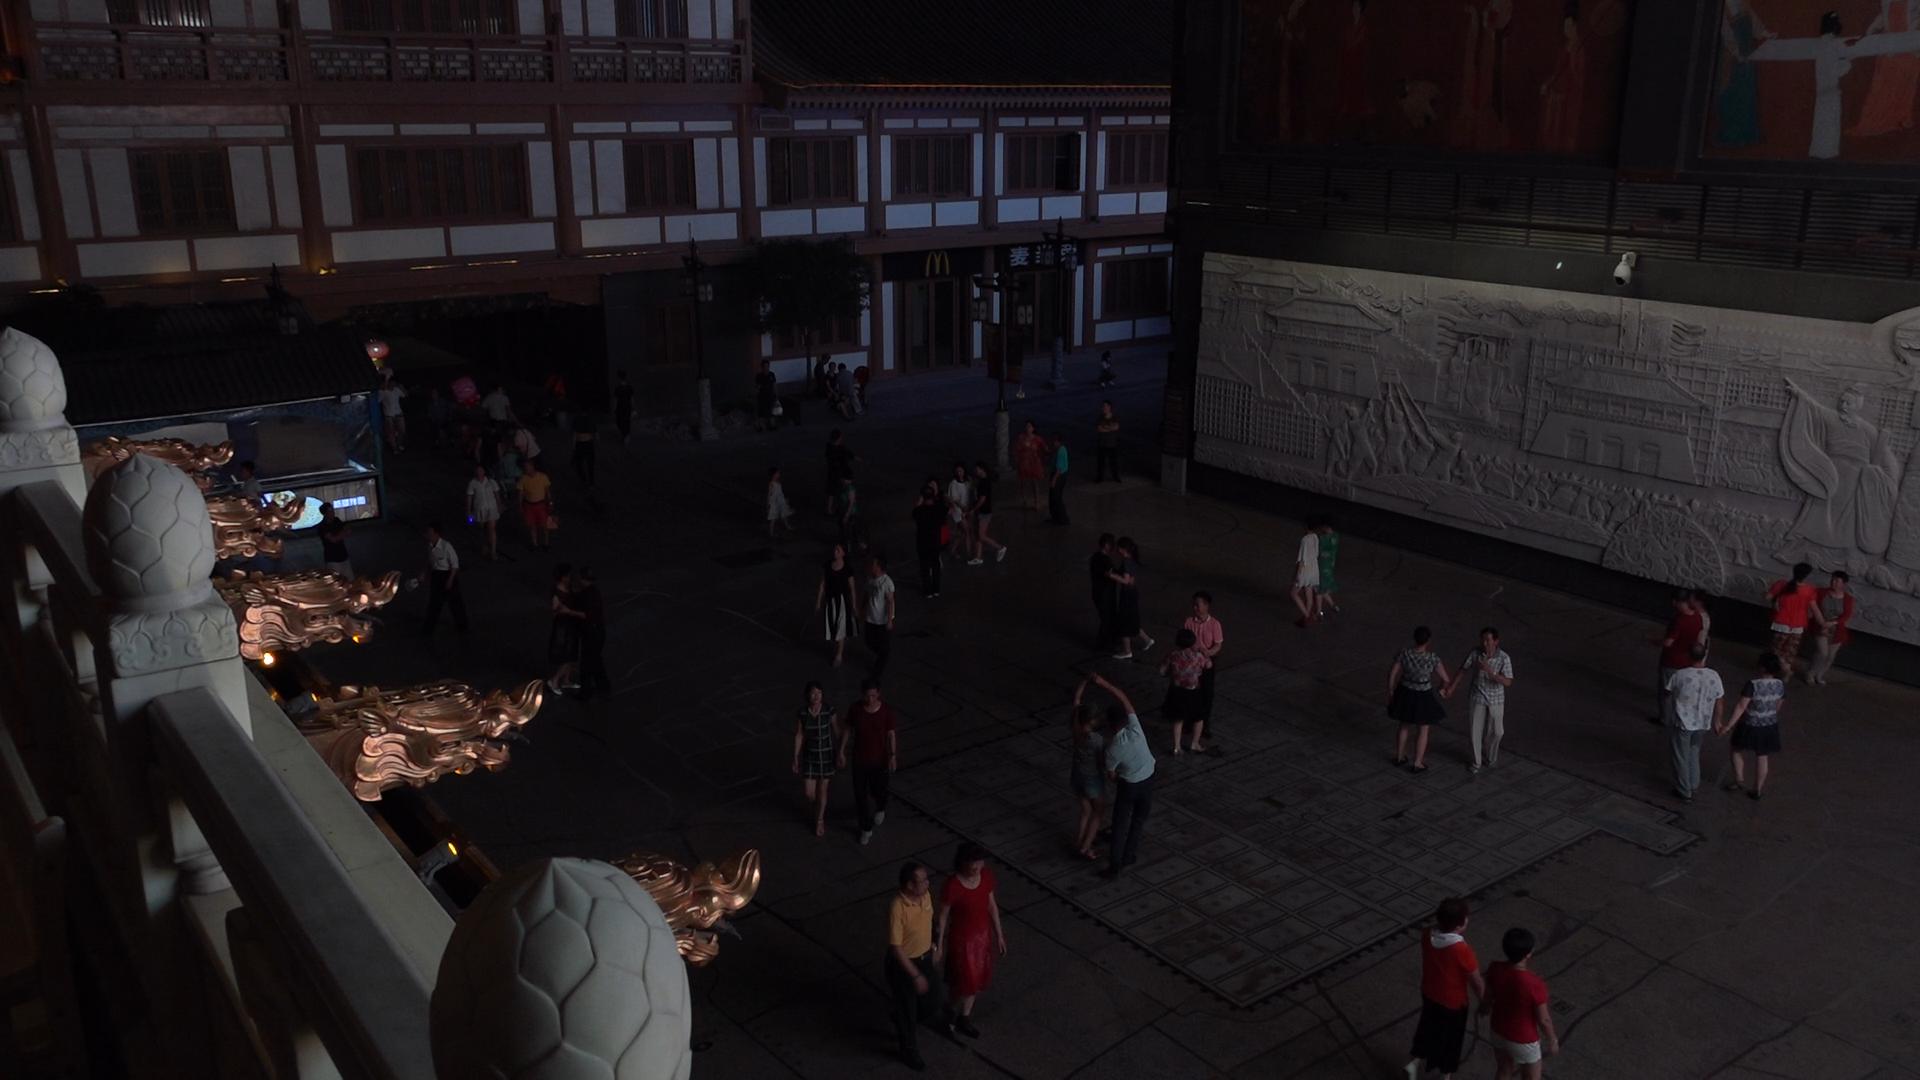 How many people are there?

55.